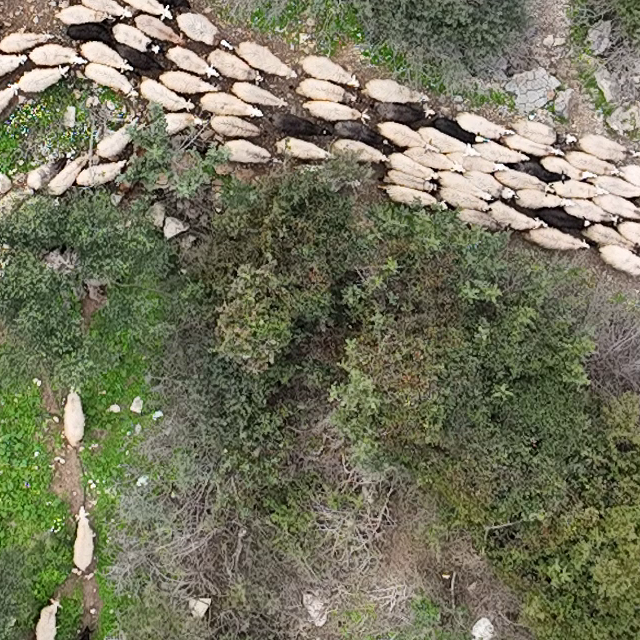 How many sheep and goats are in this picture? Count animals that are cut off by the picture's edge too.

74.